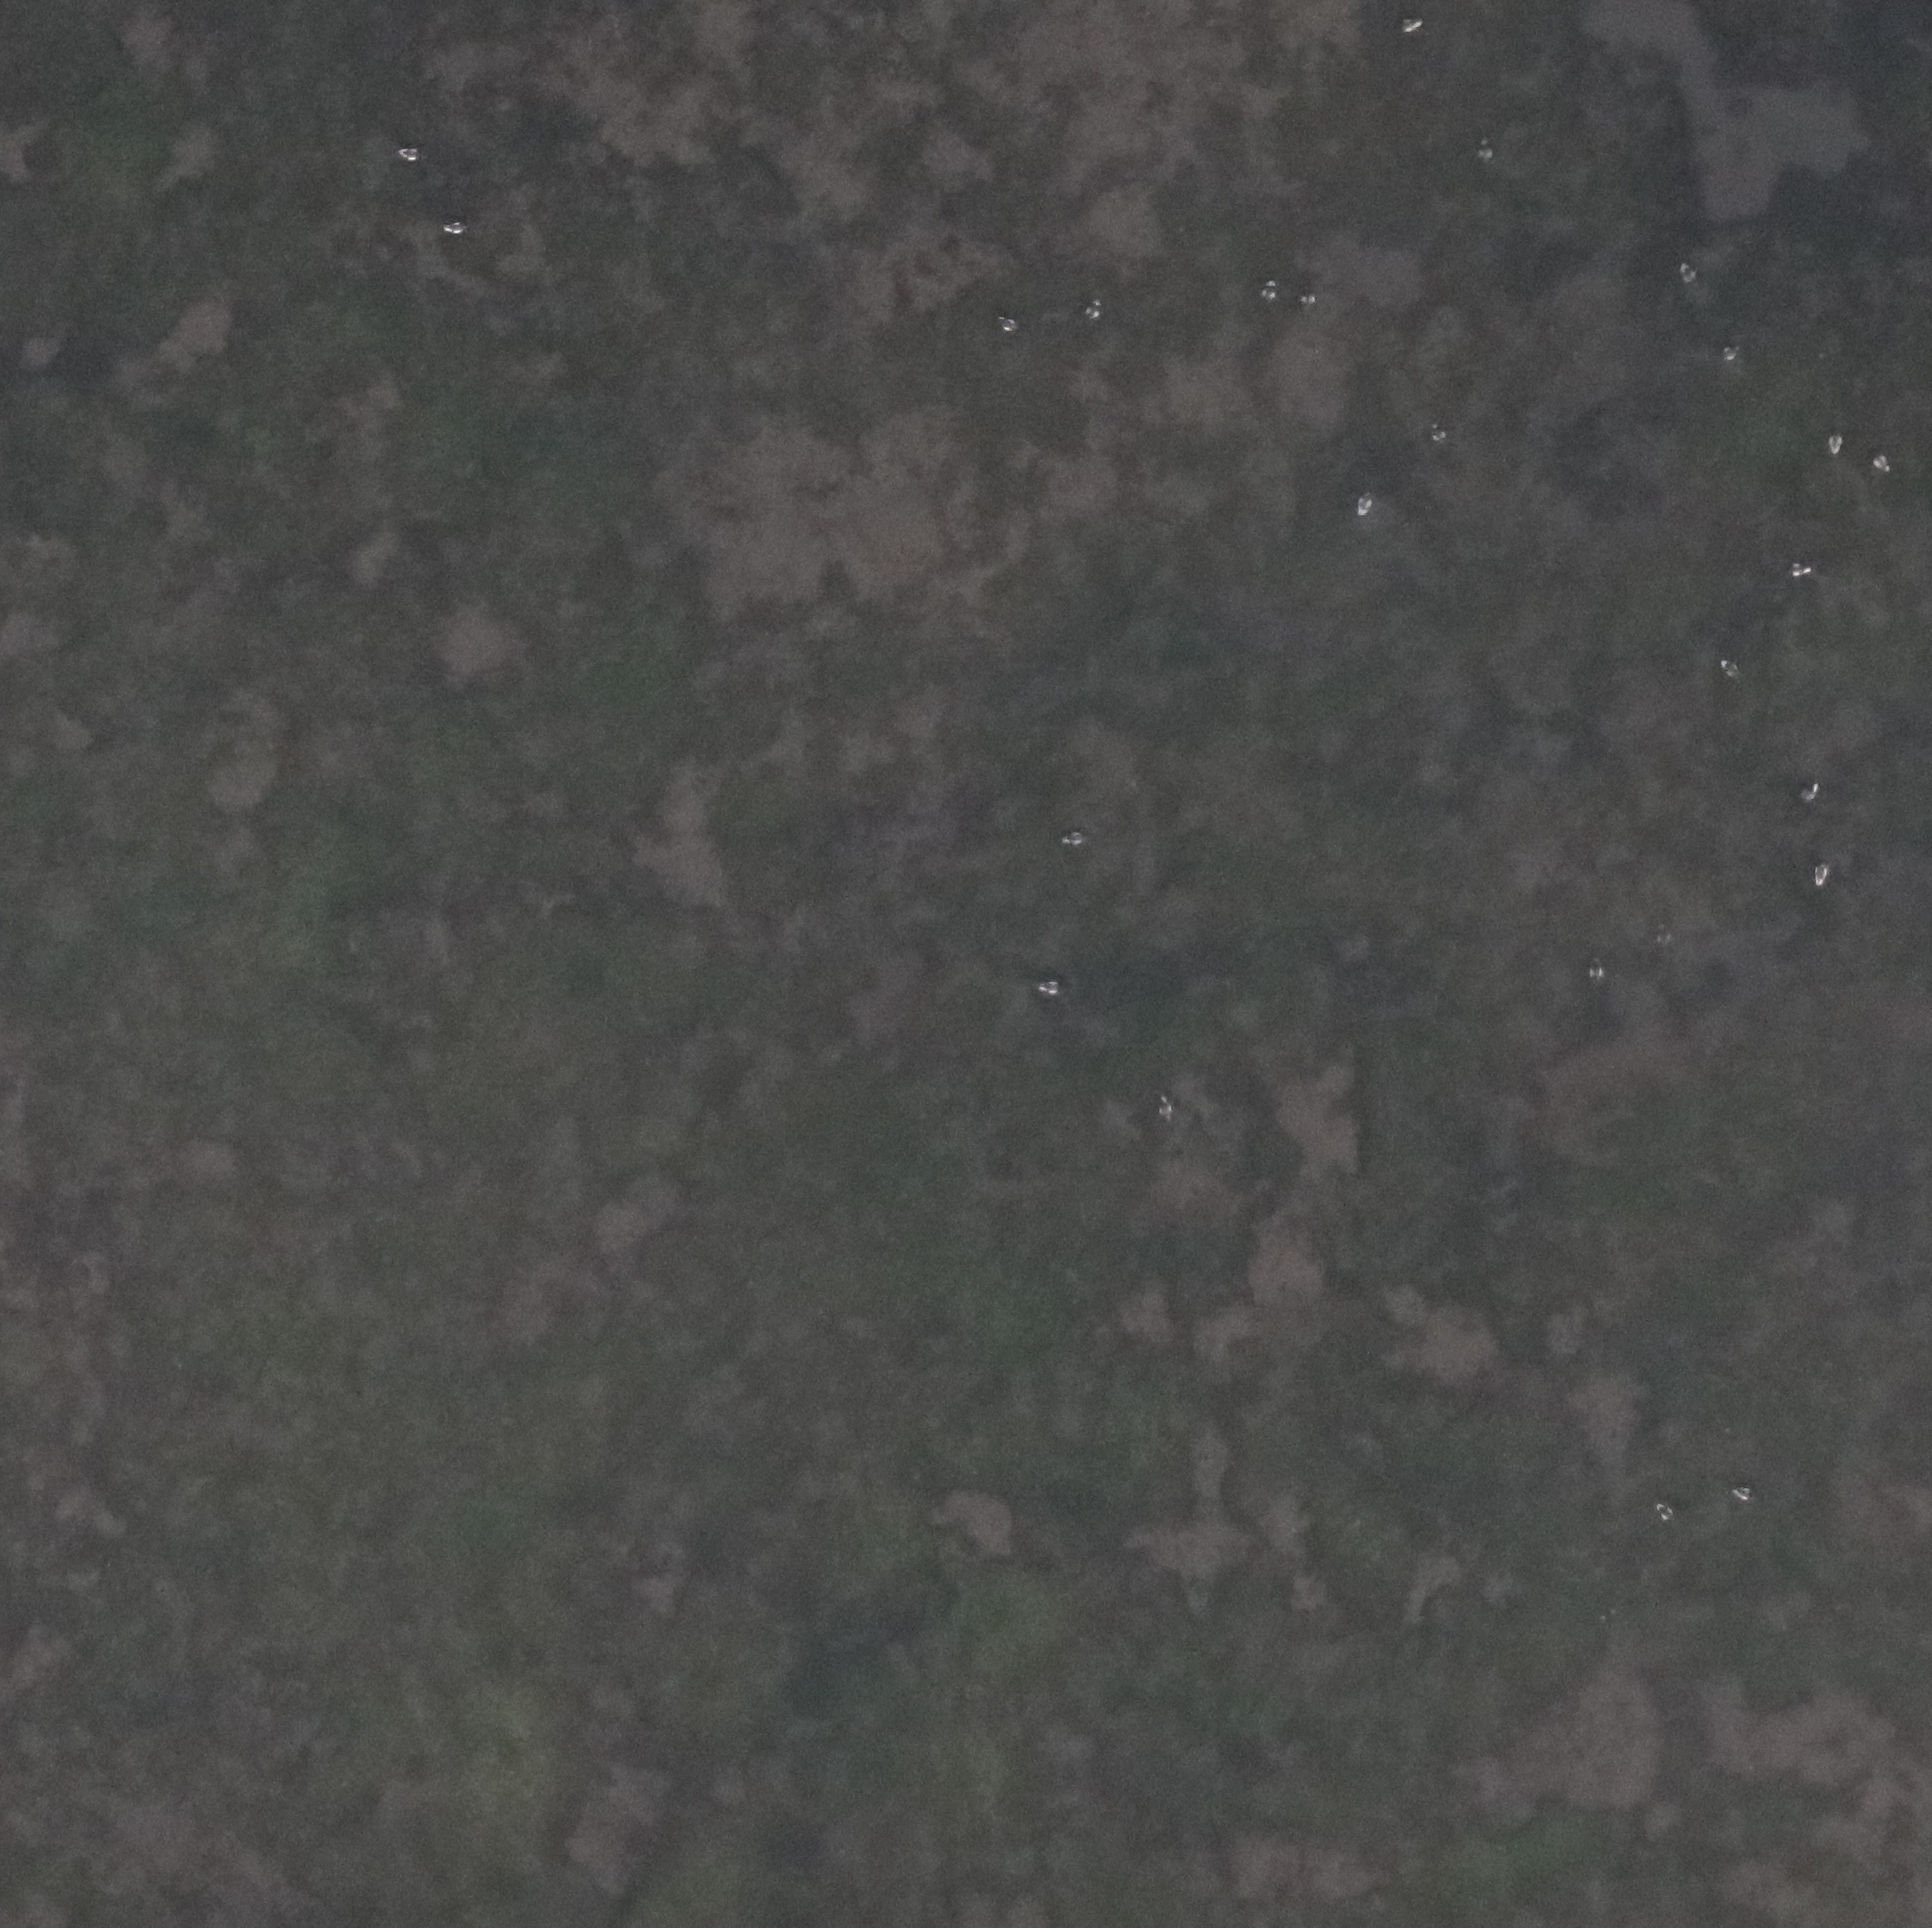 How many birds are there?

25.